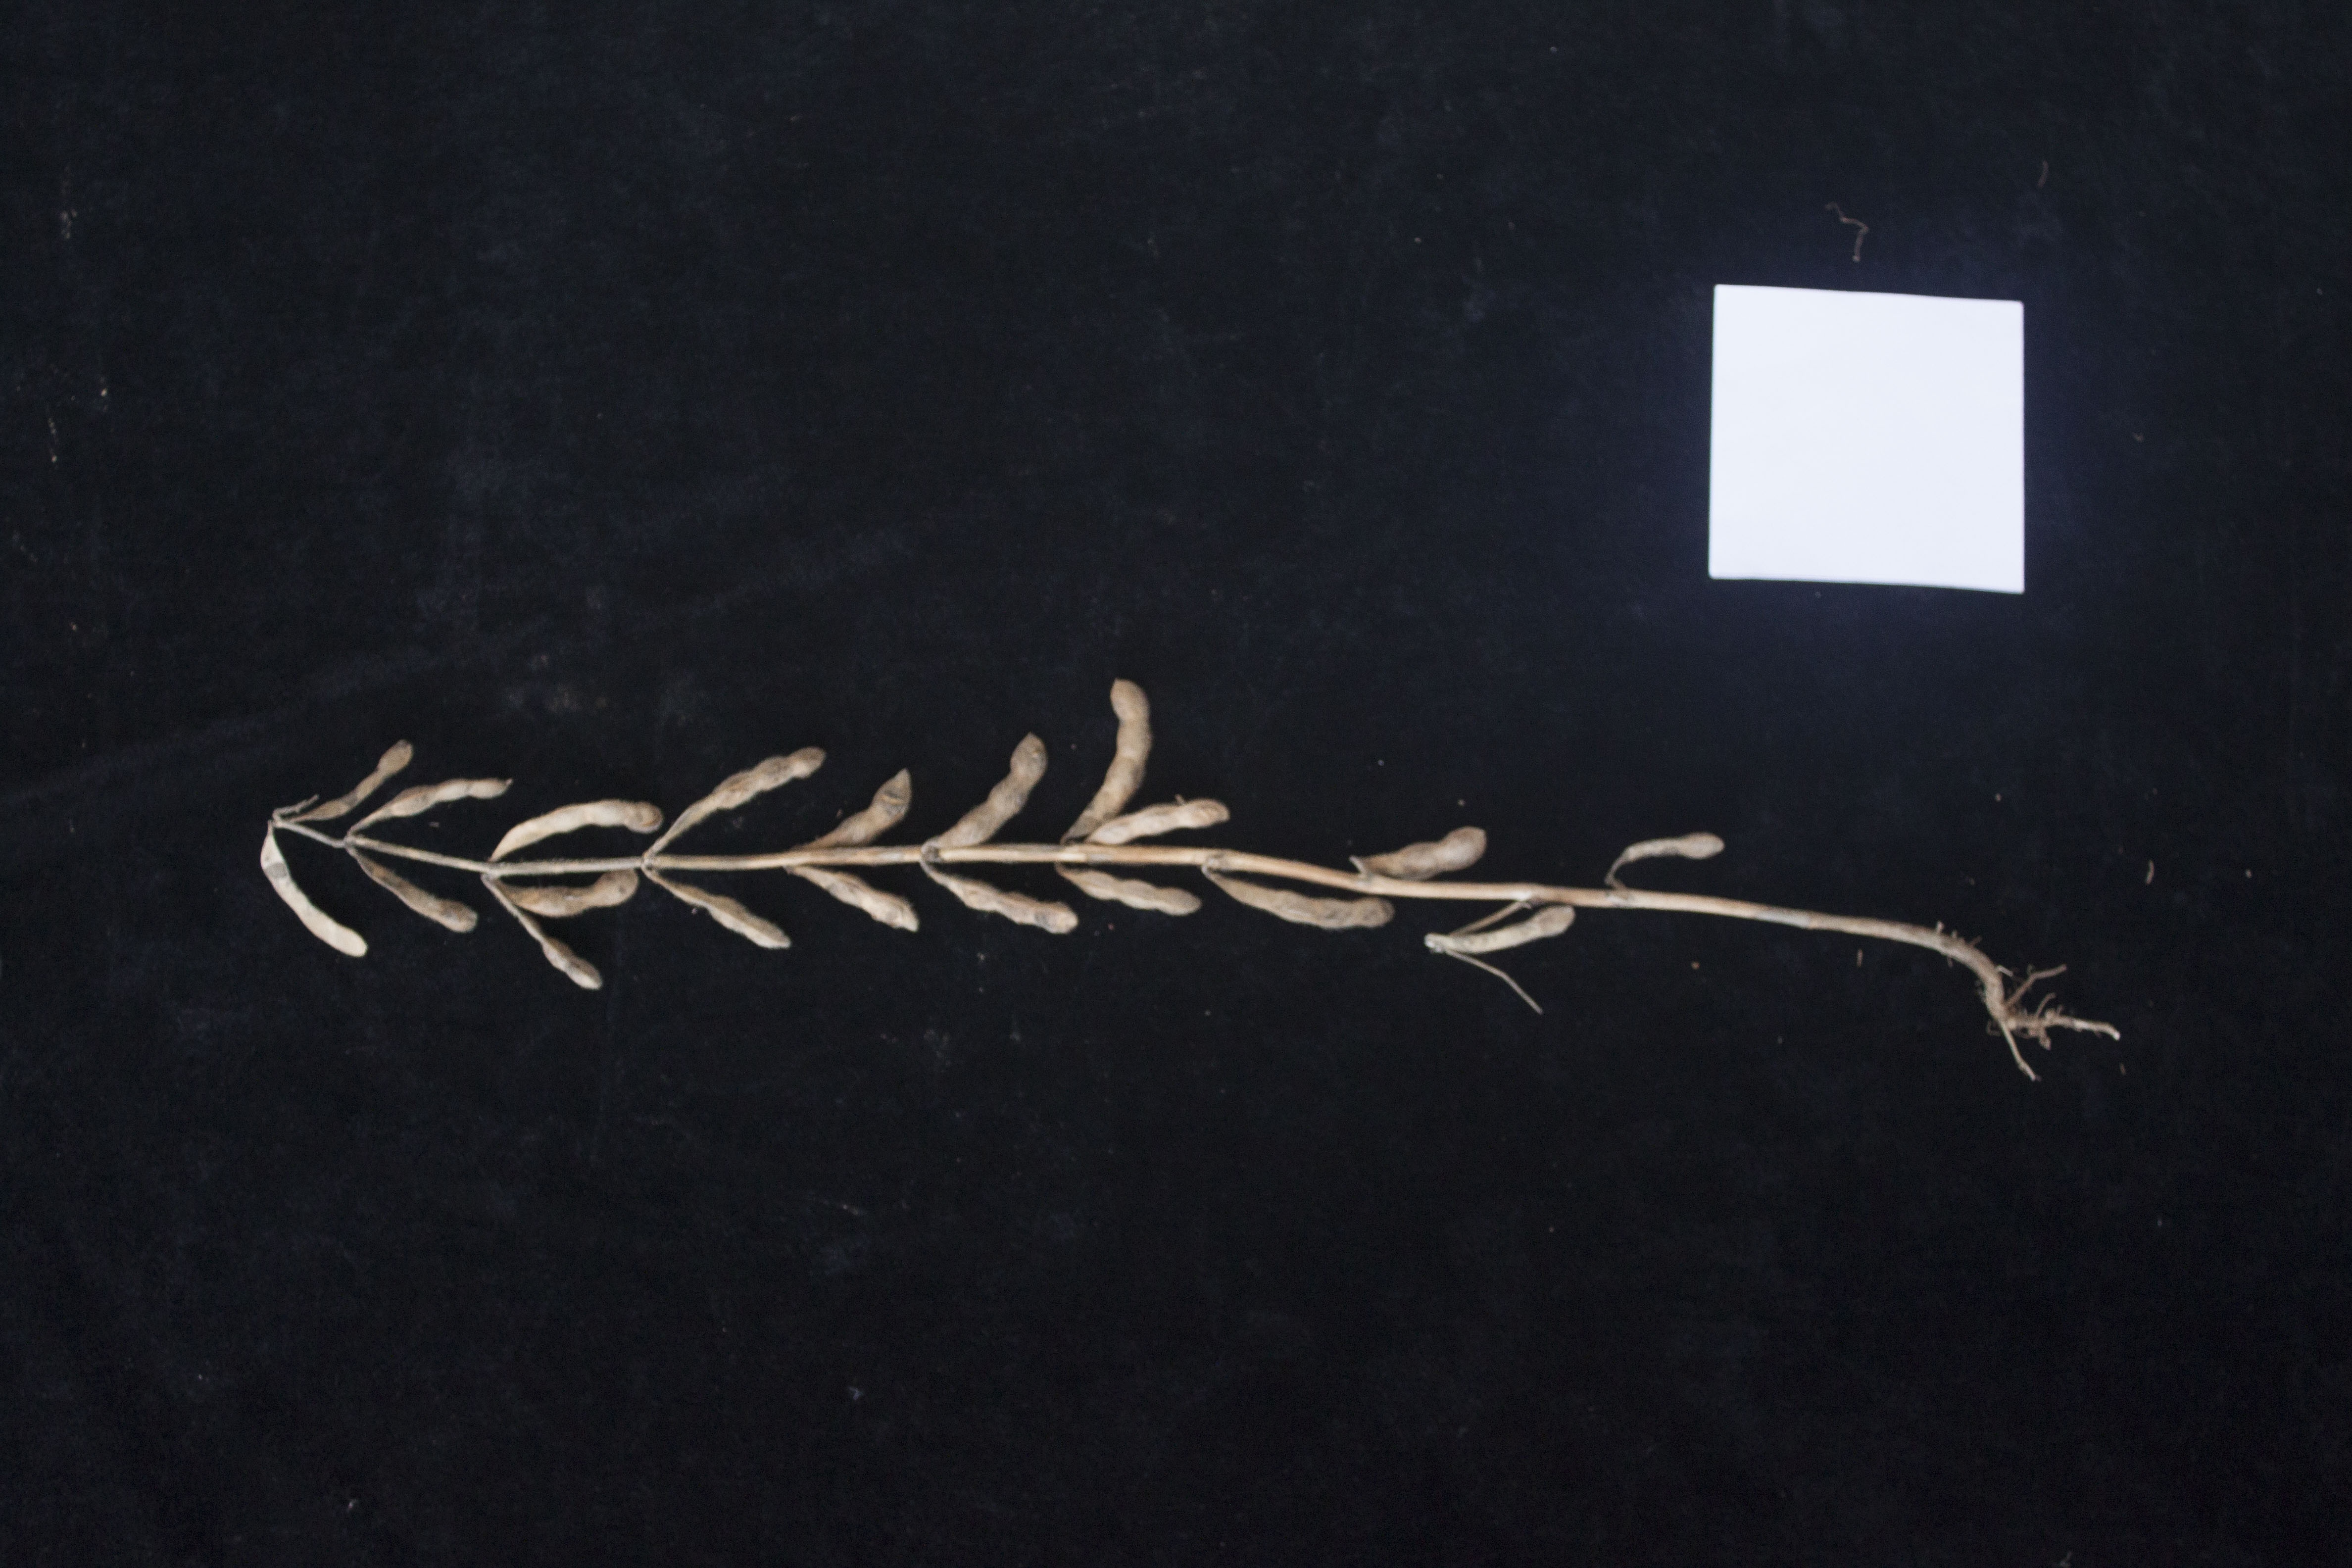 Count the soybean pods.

19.